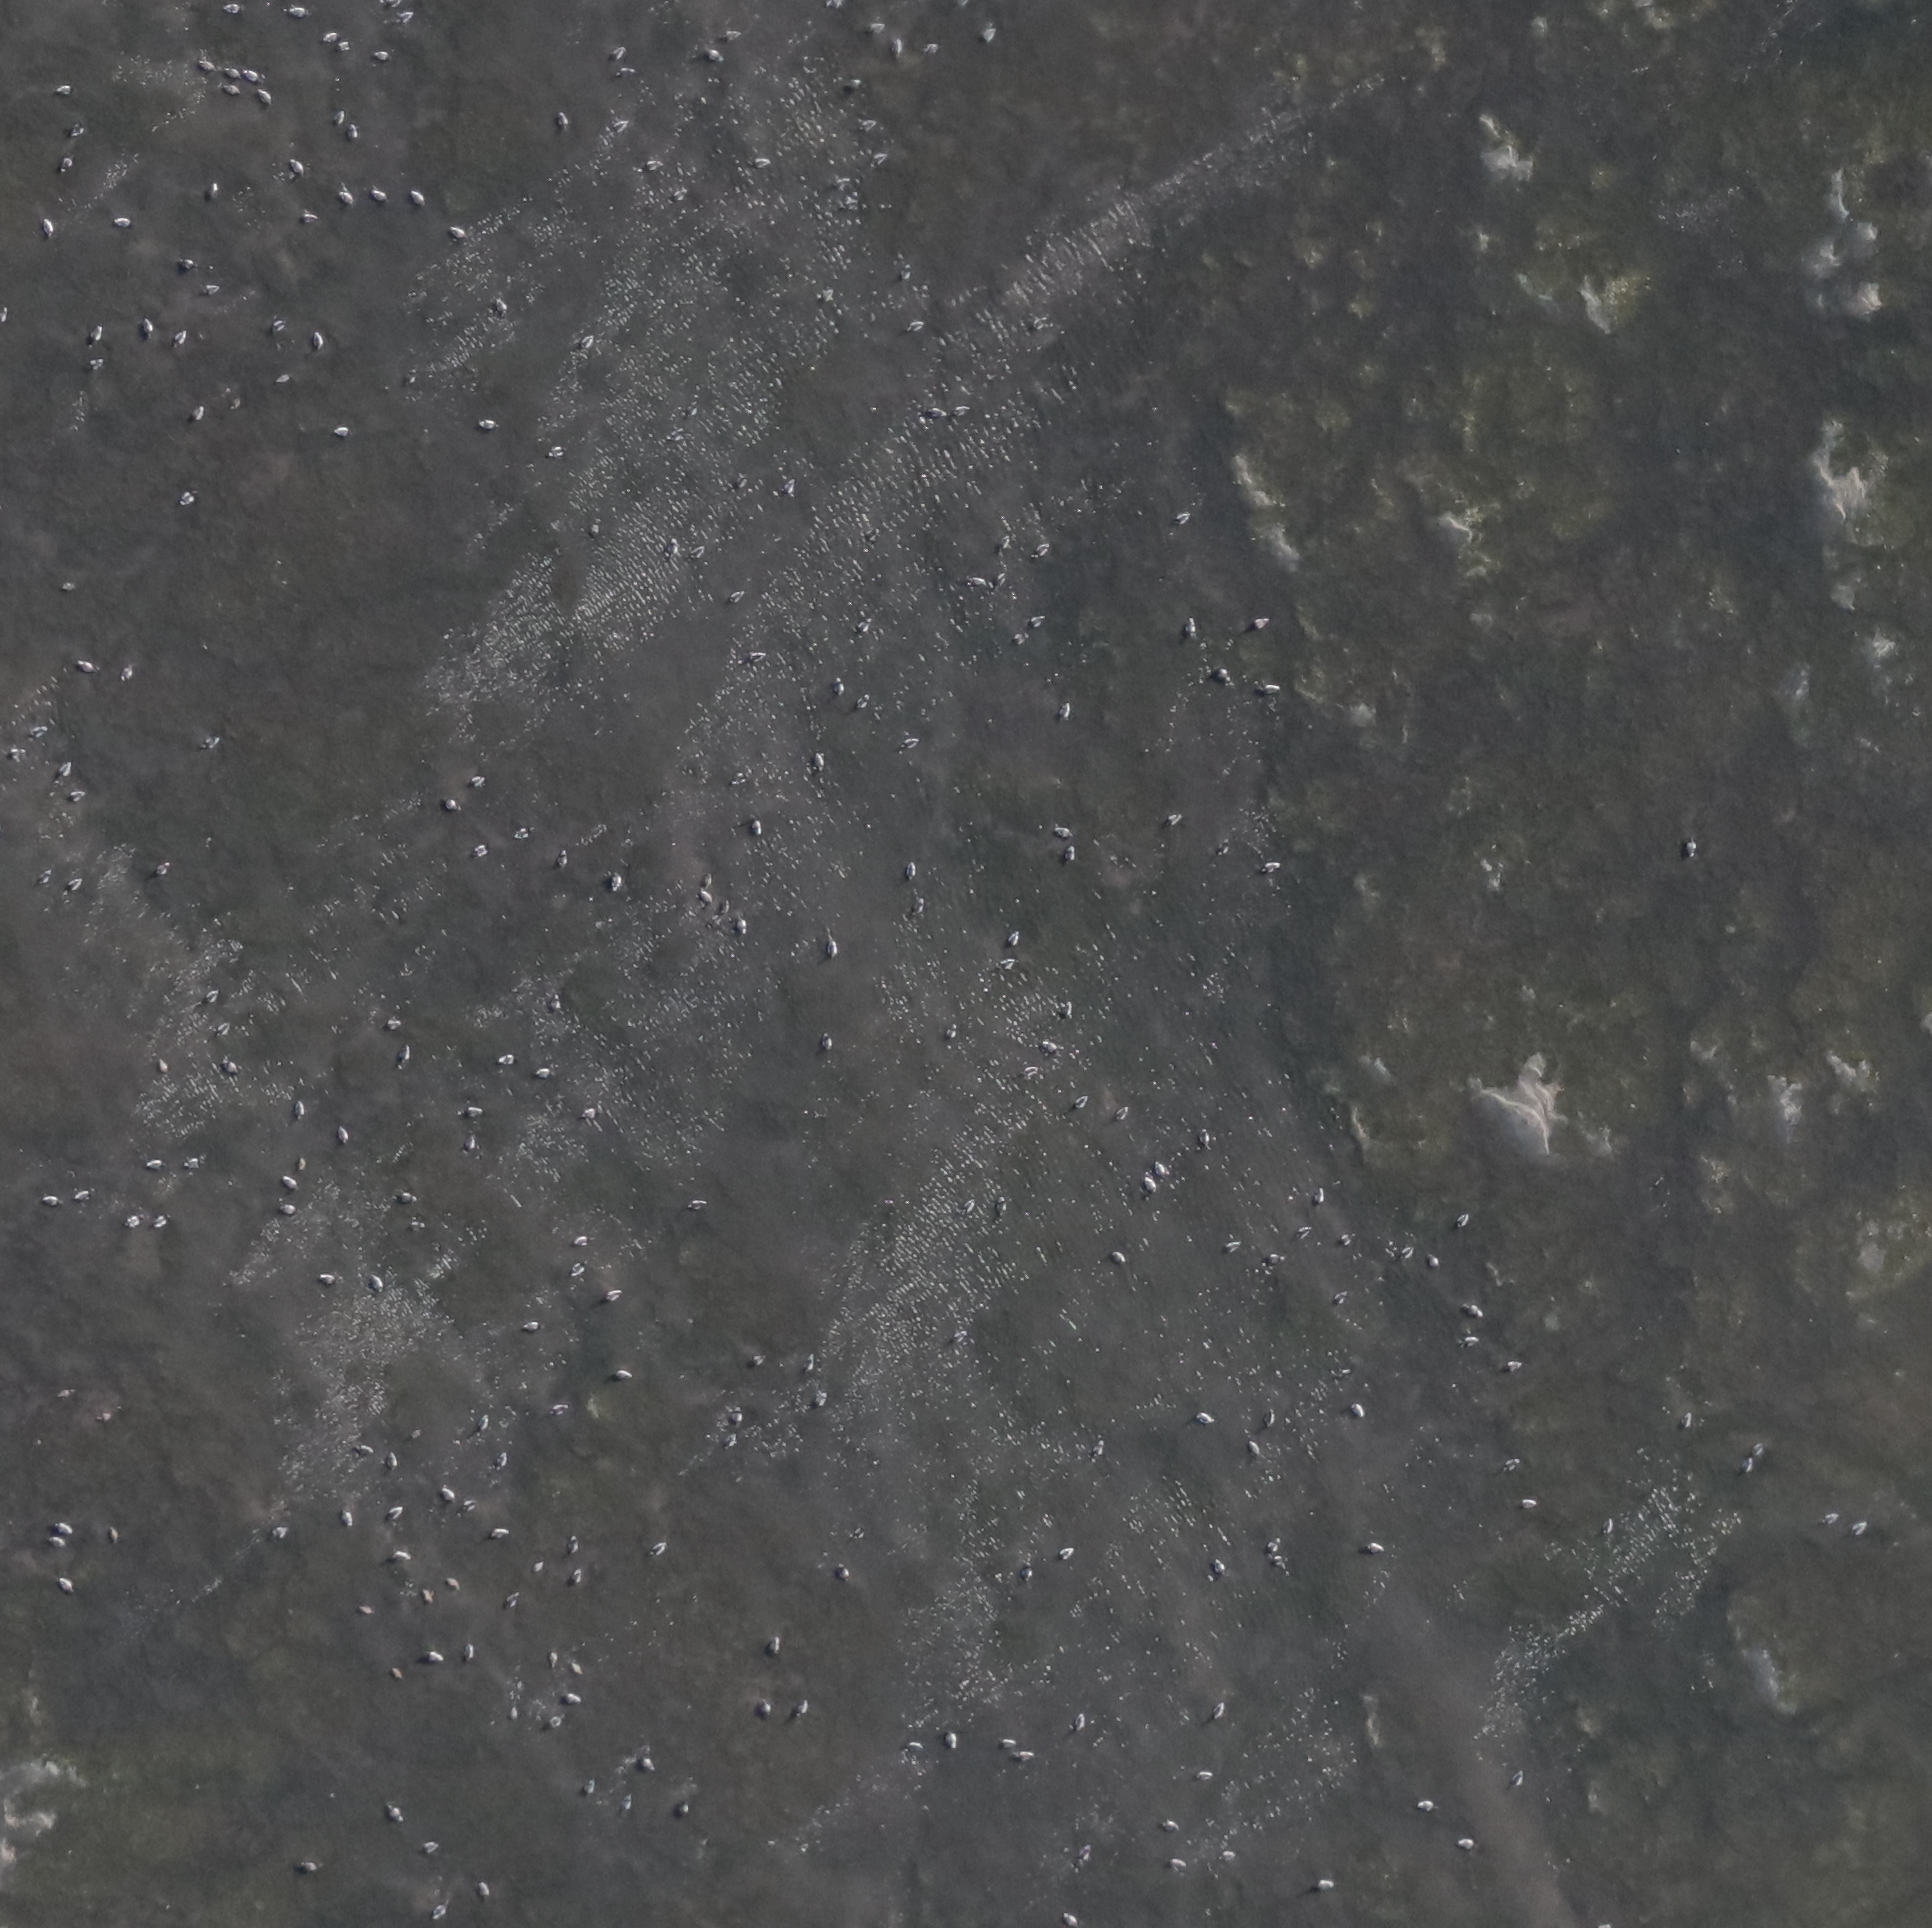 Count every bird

277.